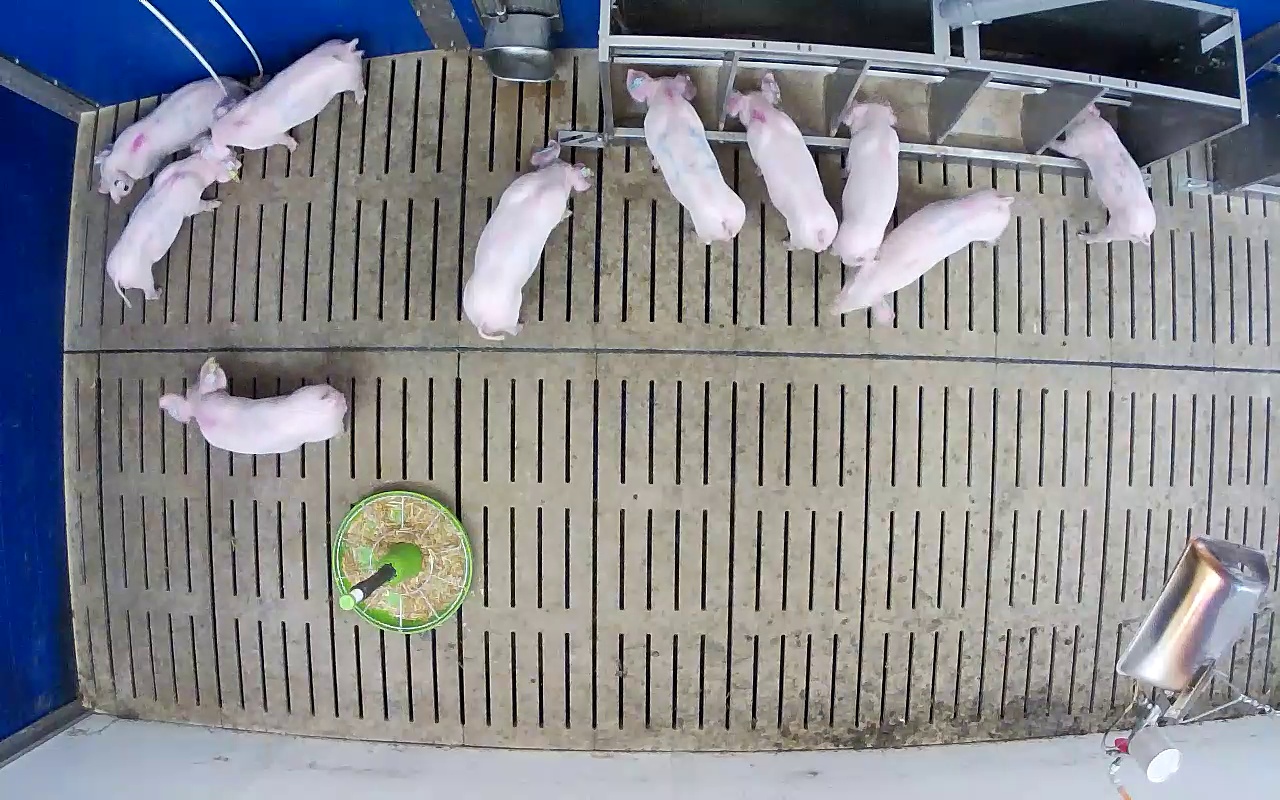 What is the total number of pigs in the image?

10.